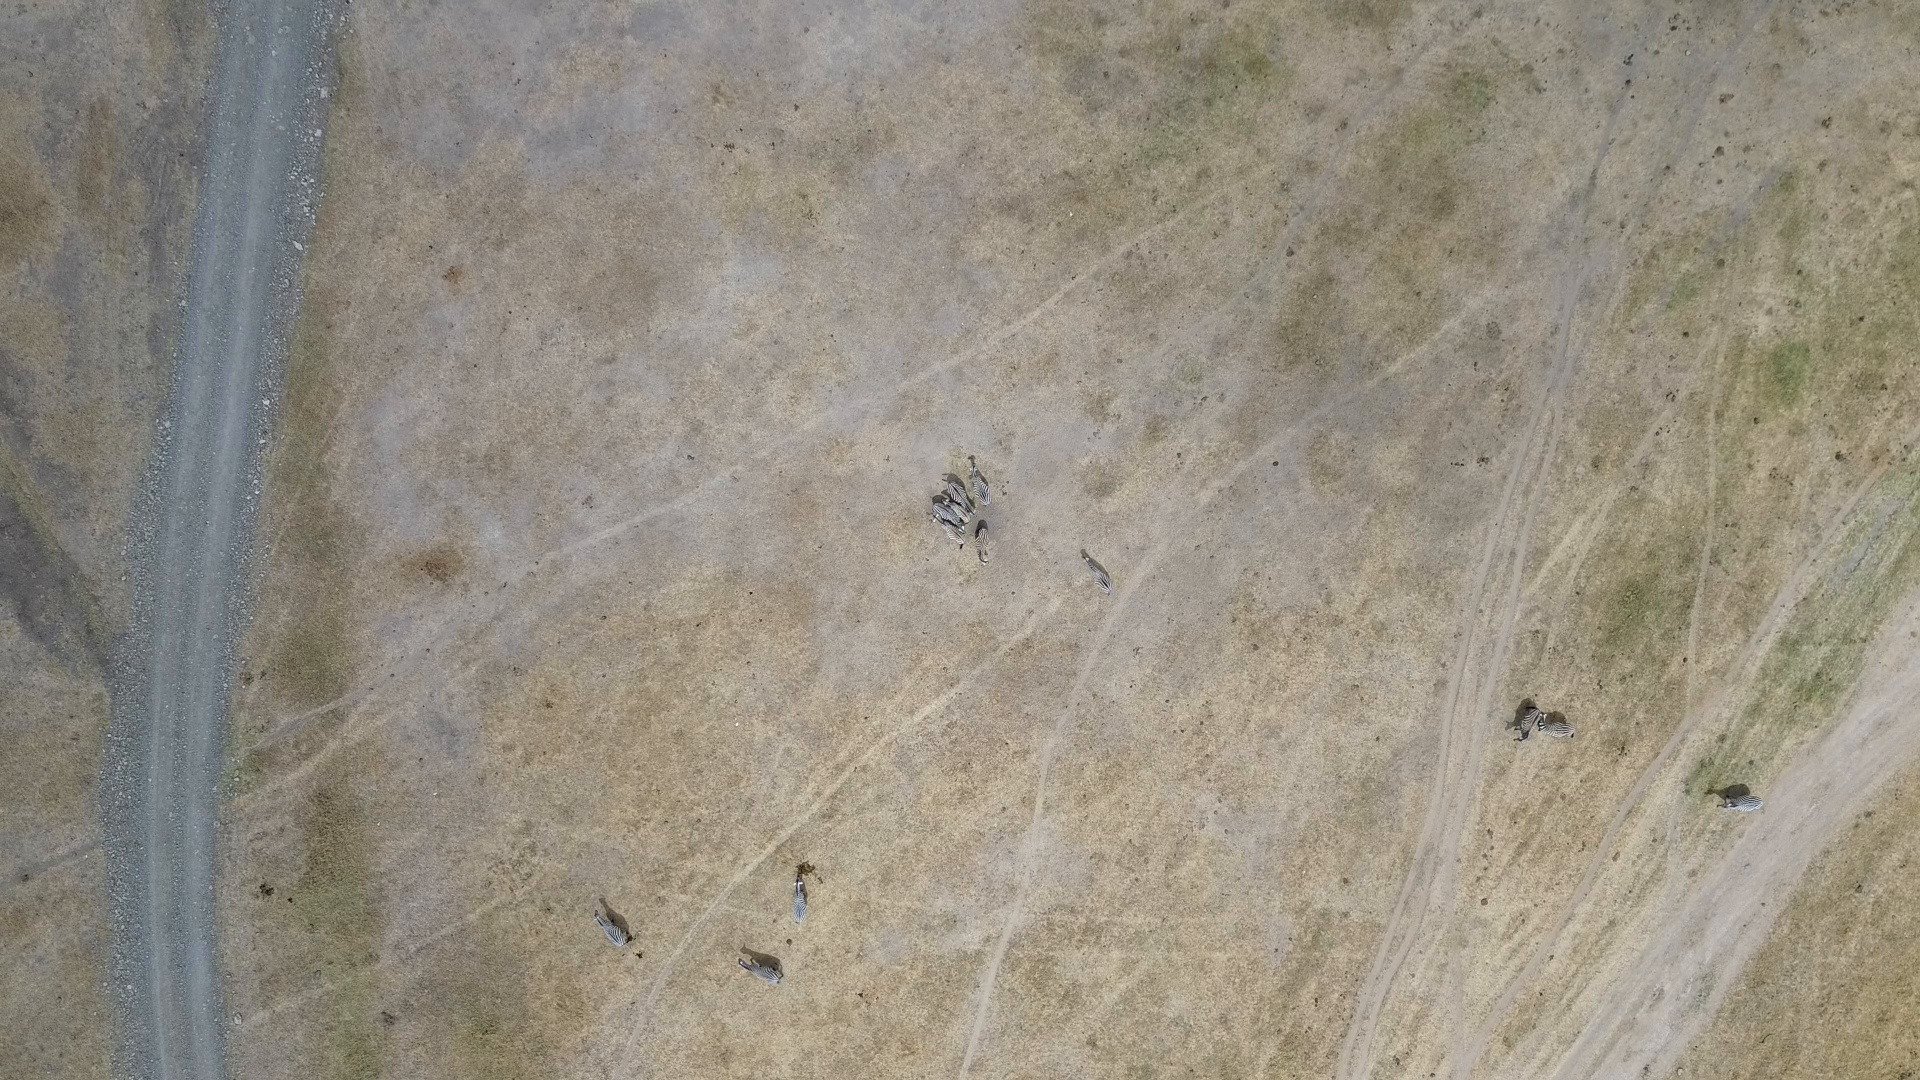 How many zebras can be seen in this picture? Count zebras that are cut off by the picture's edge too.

13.